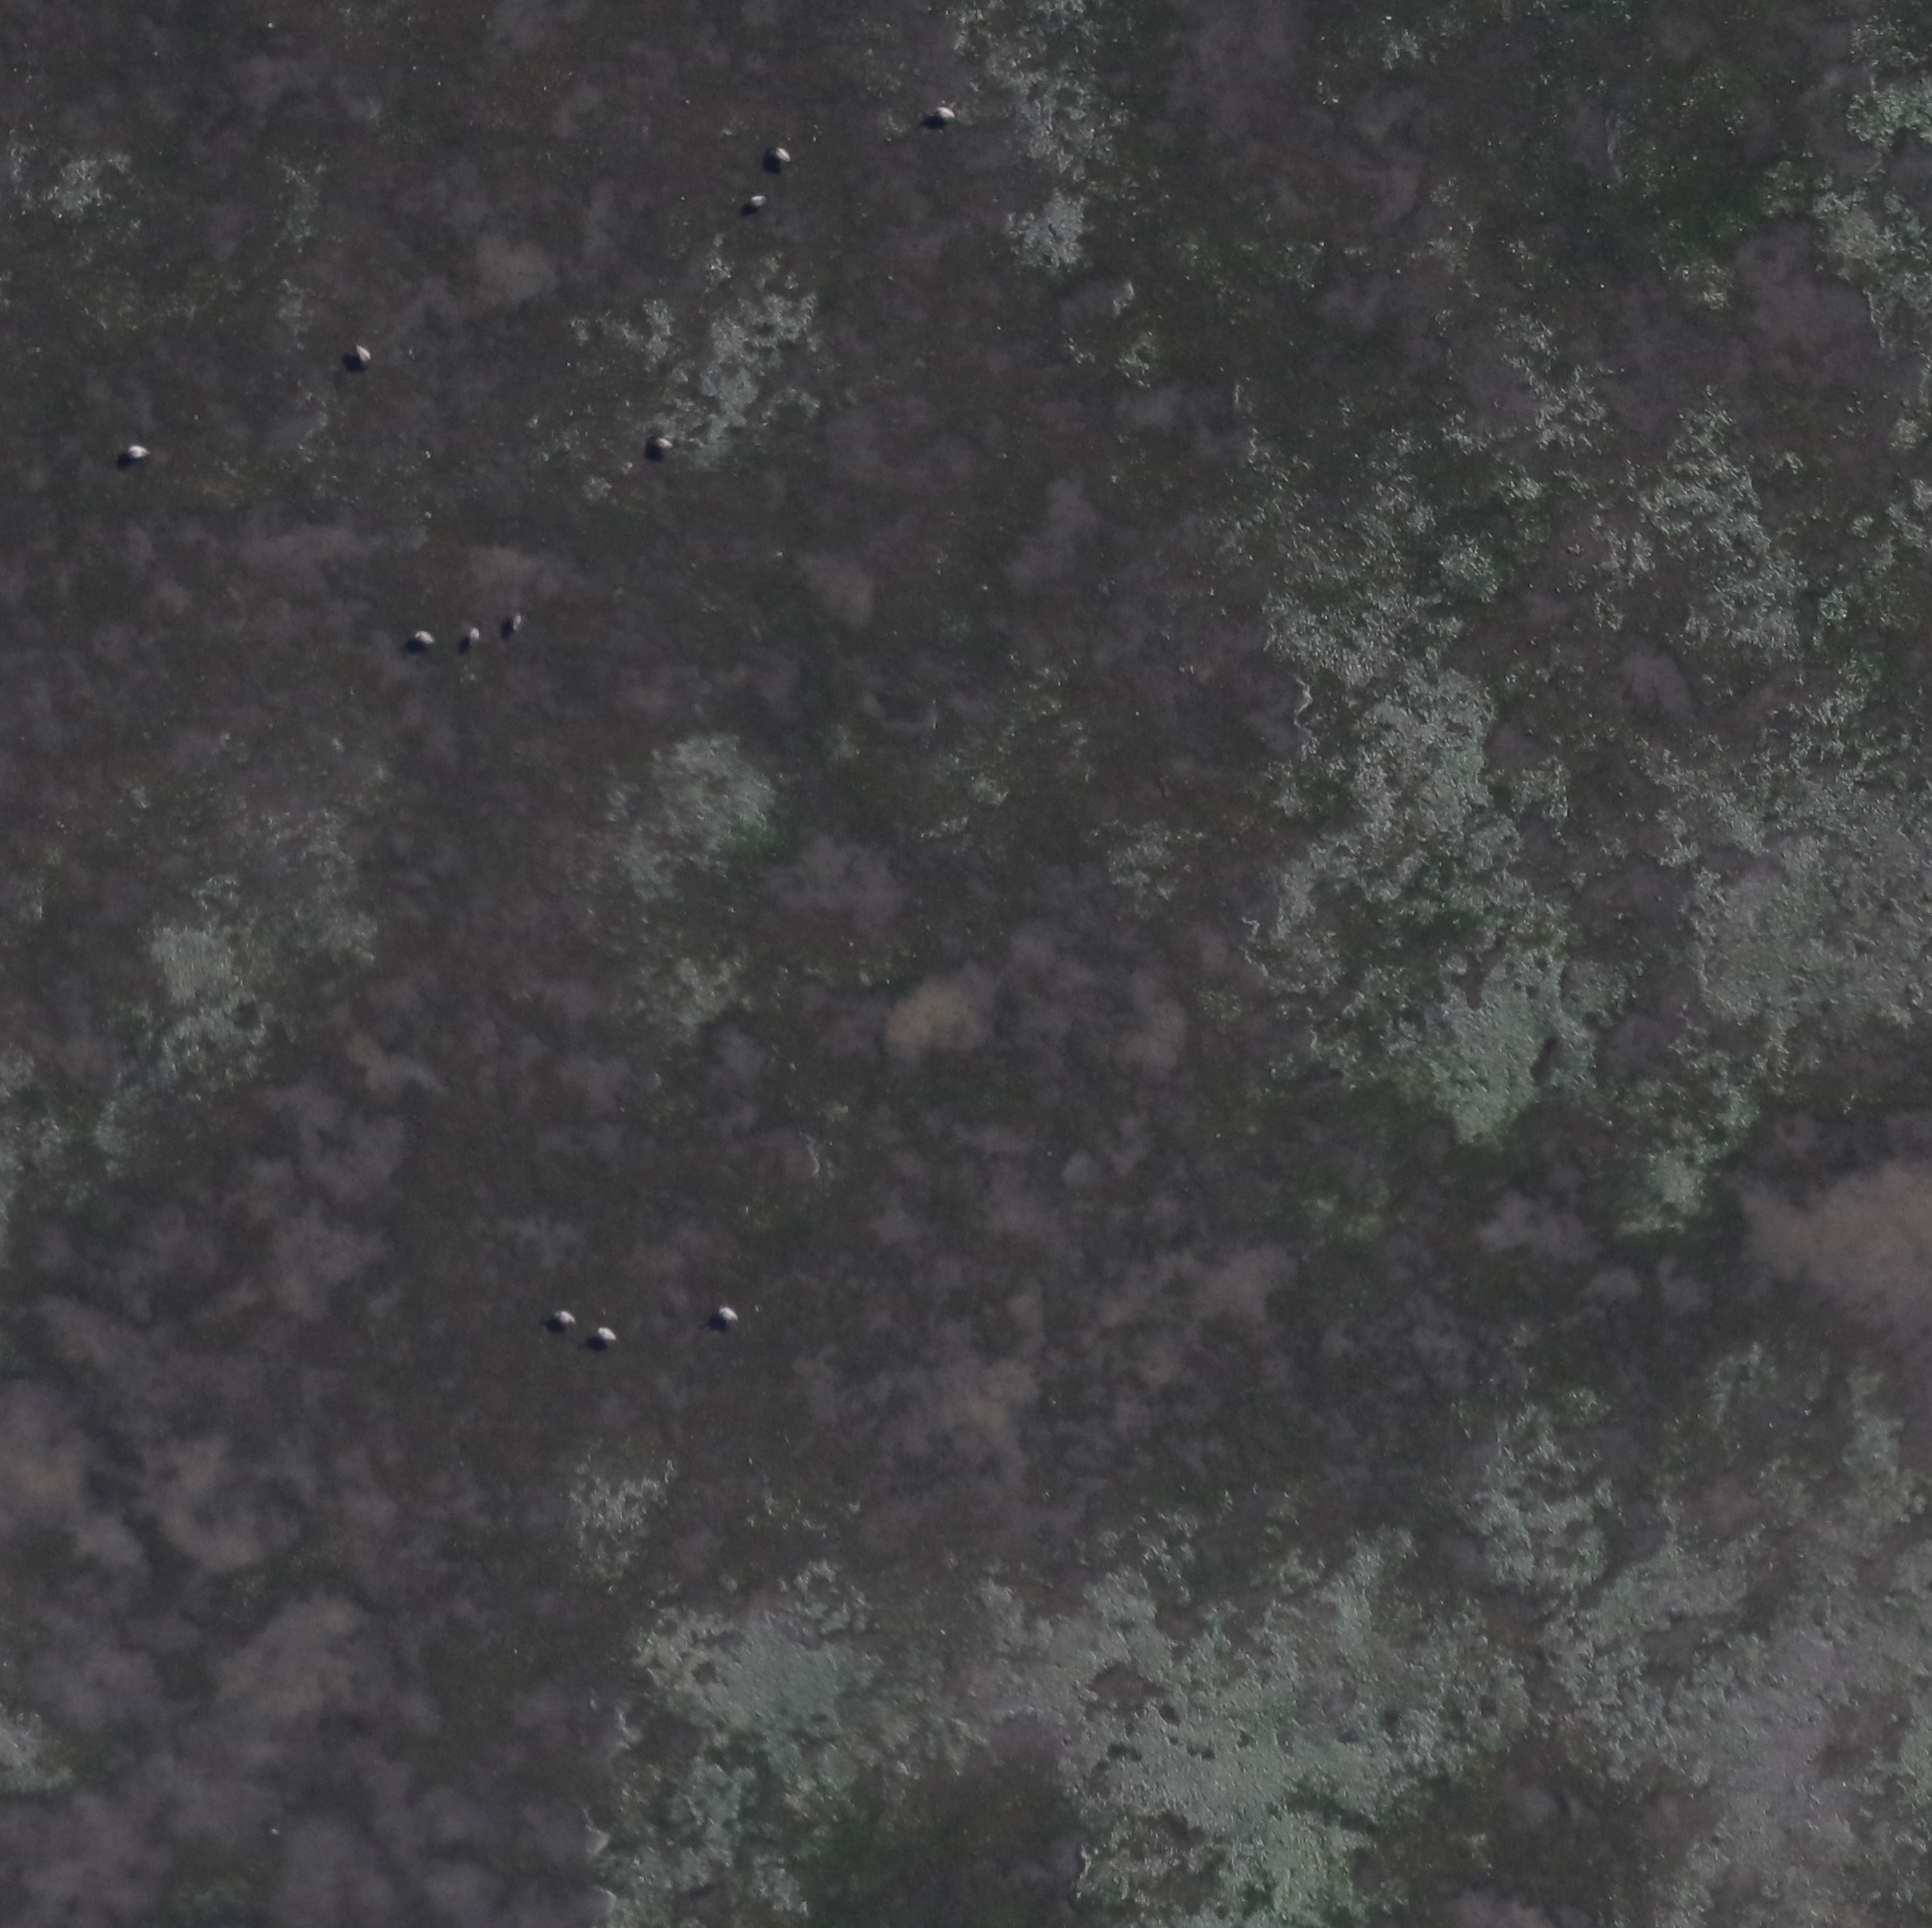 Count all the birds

12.